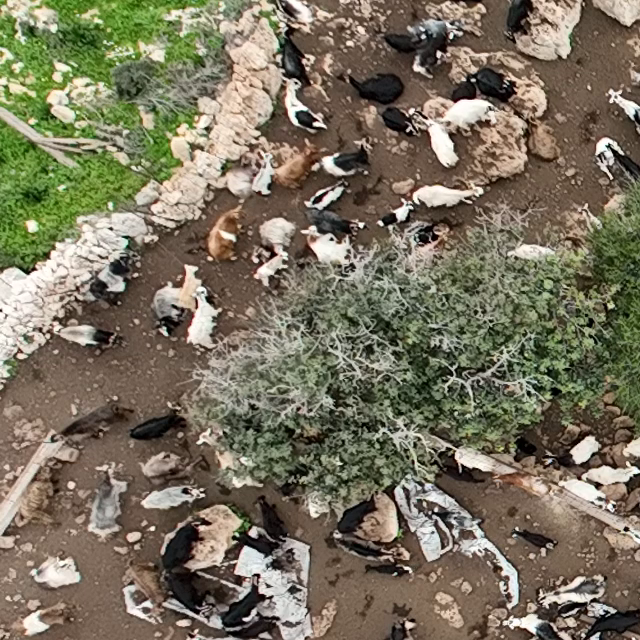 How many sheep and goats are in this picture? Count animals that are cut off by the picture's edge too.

68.